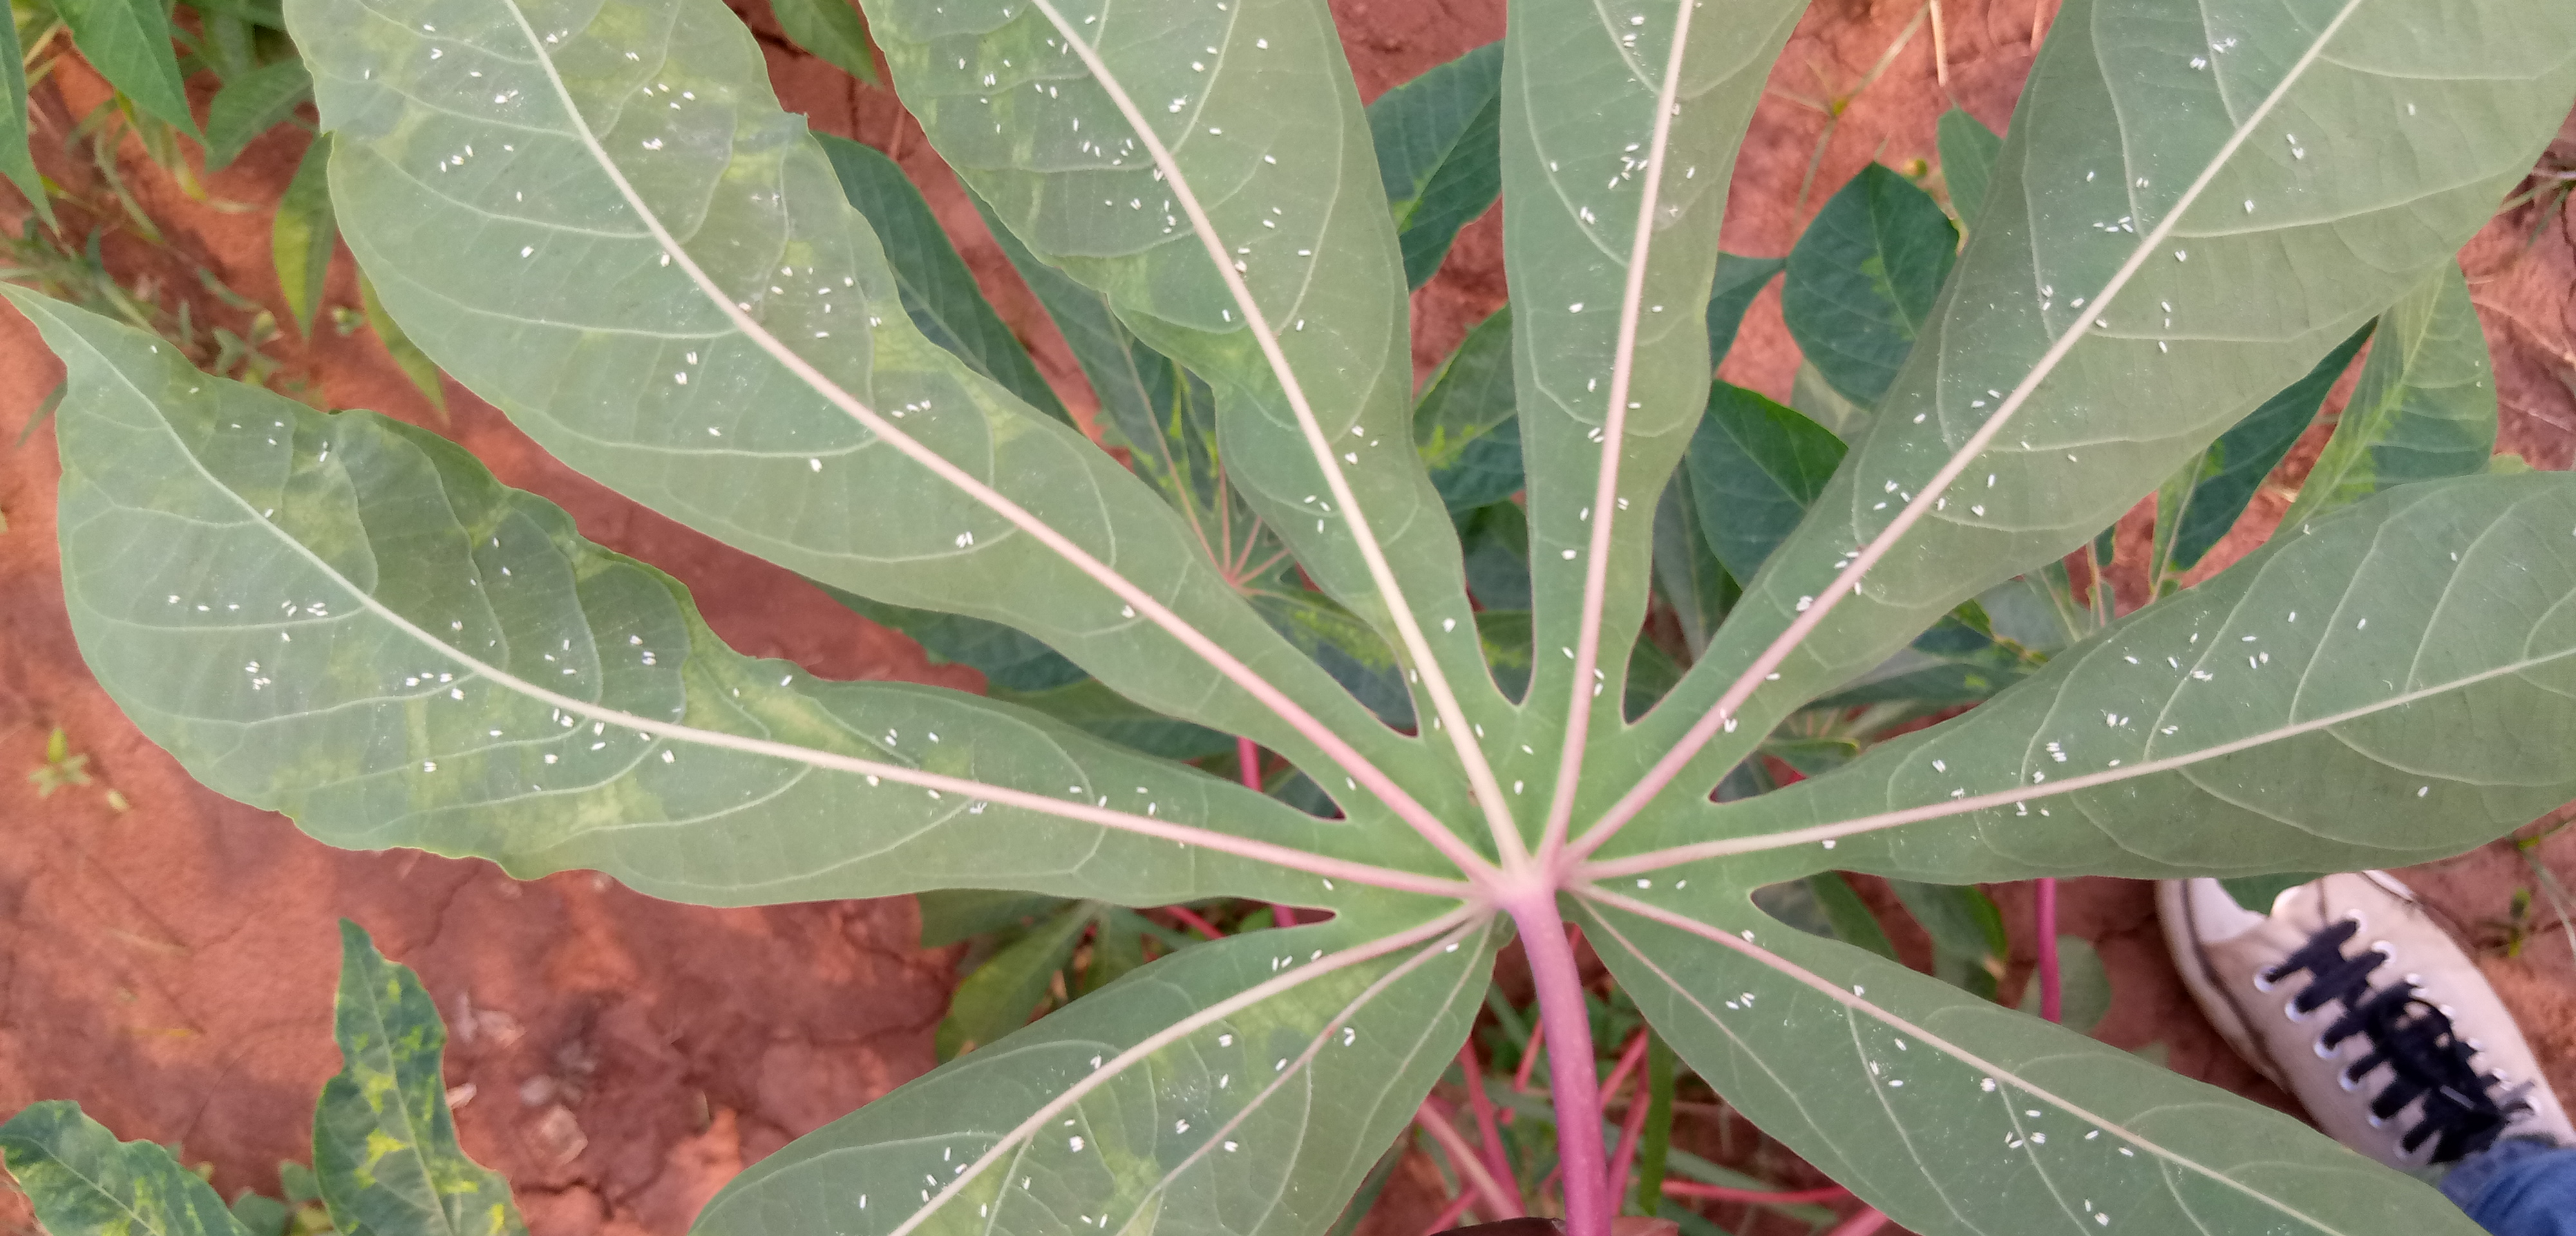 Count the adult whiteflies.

271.